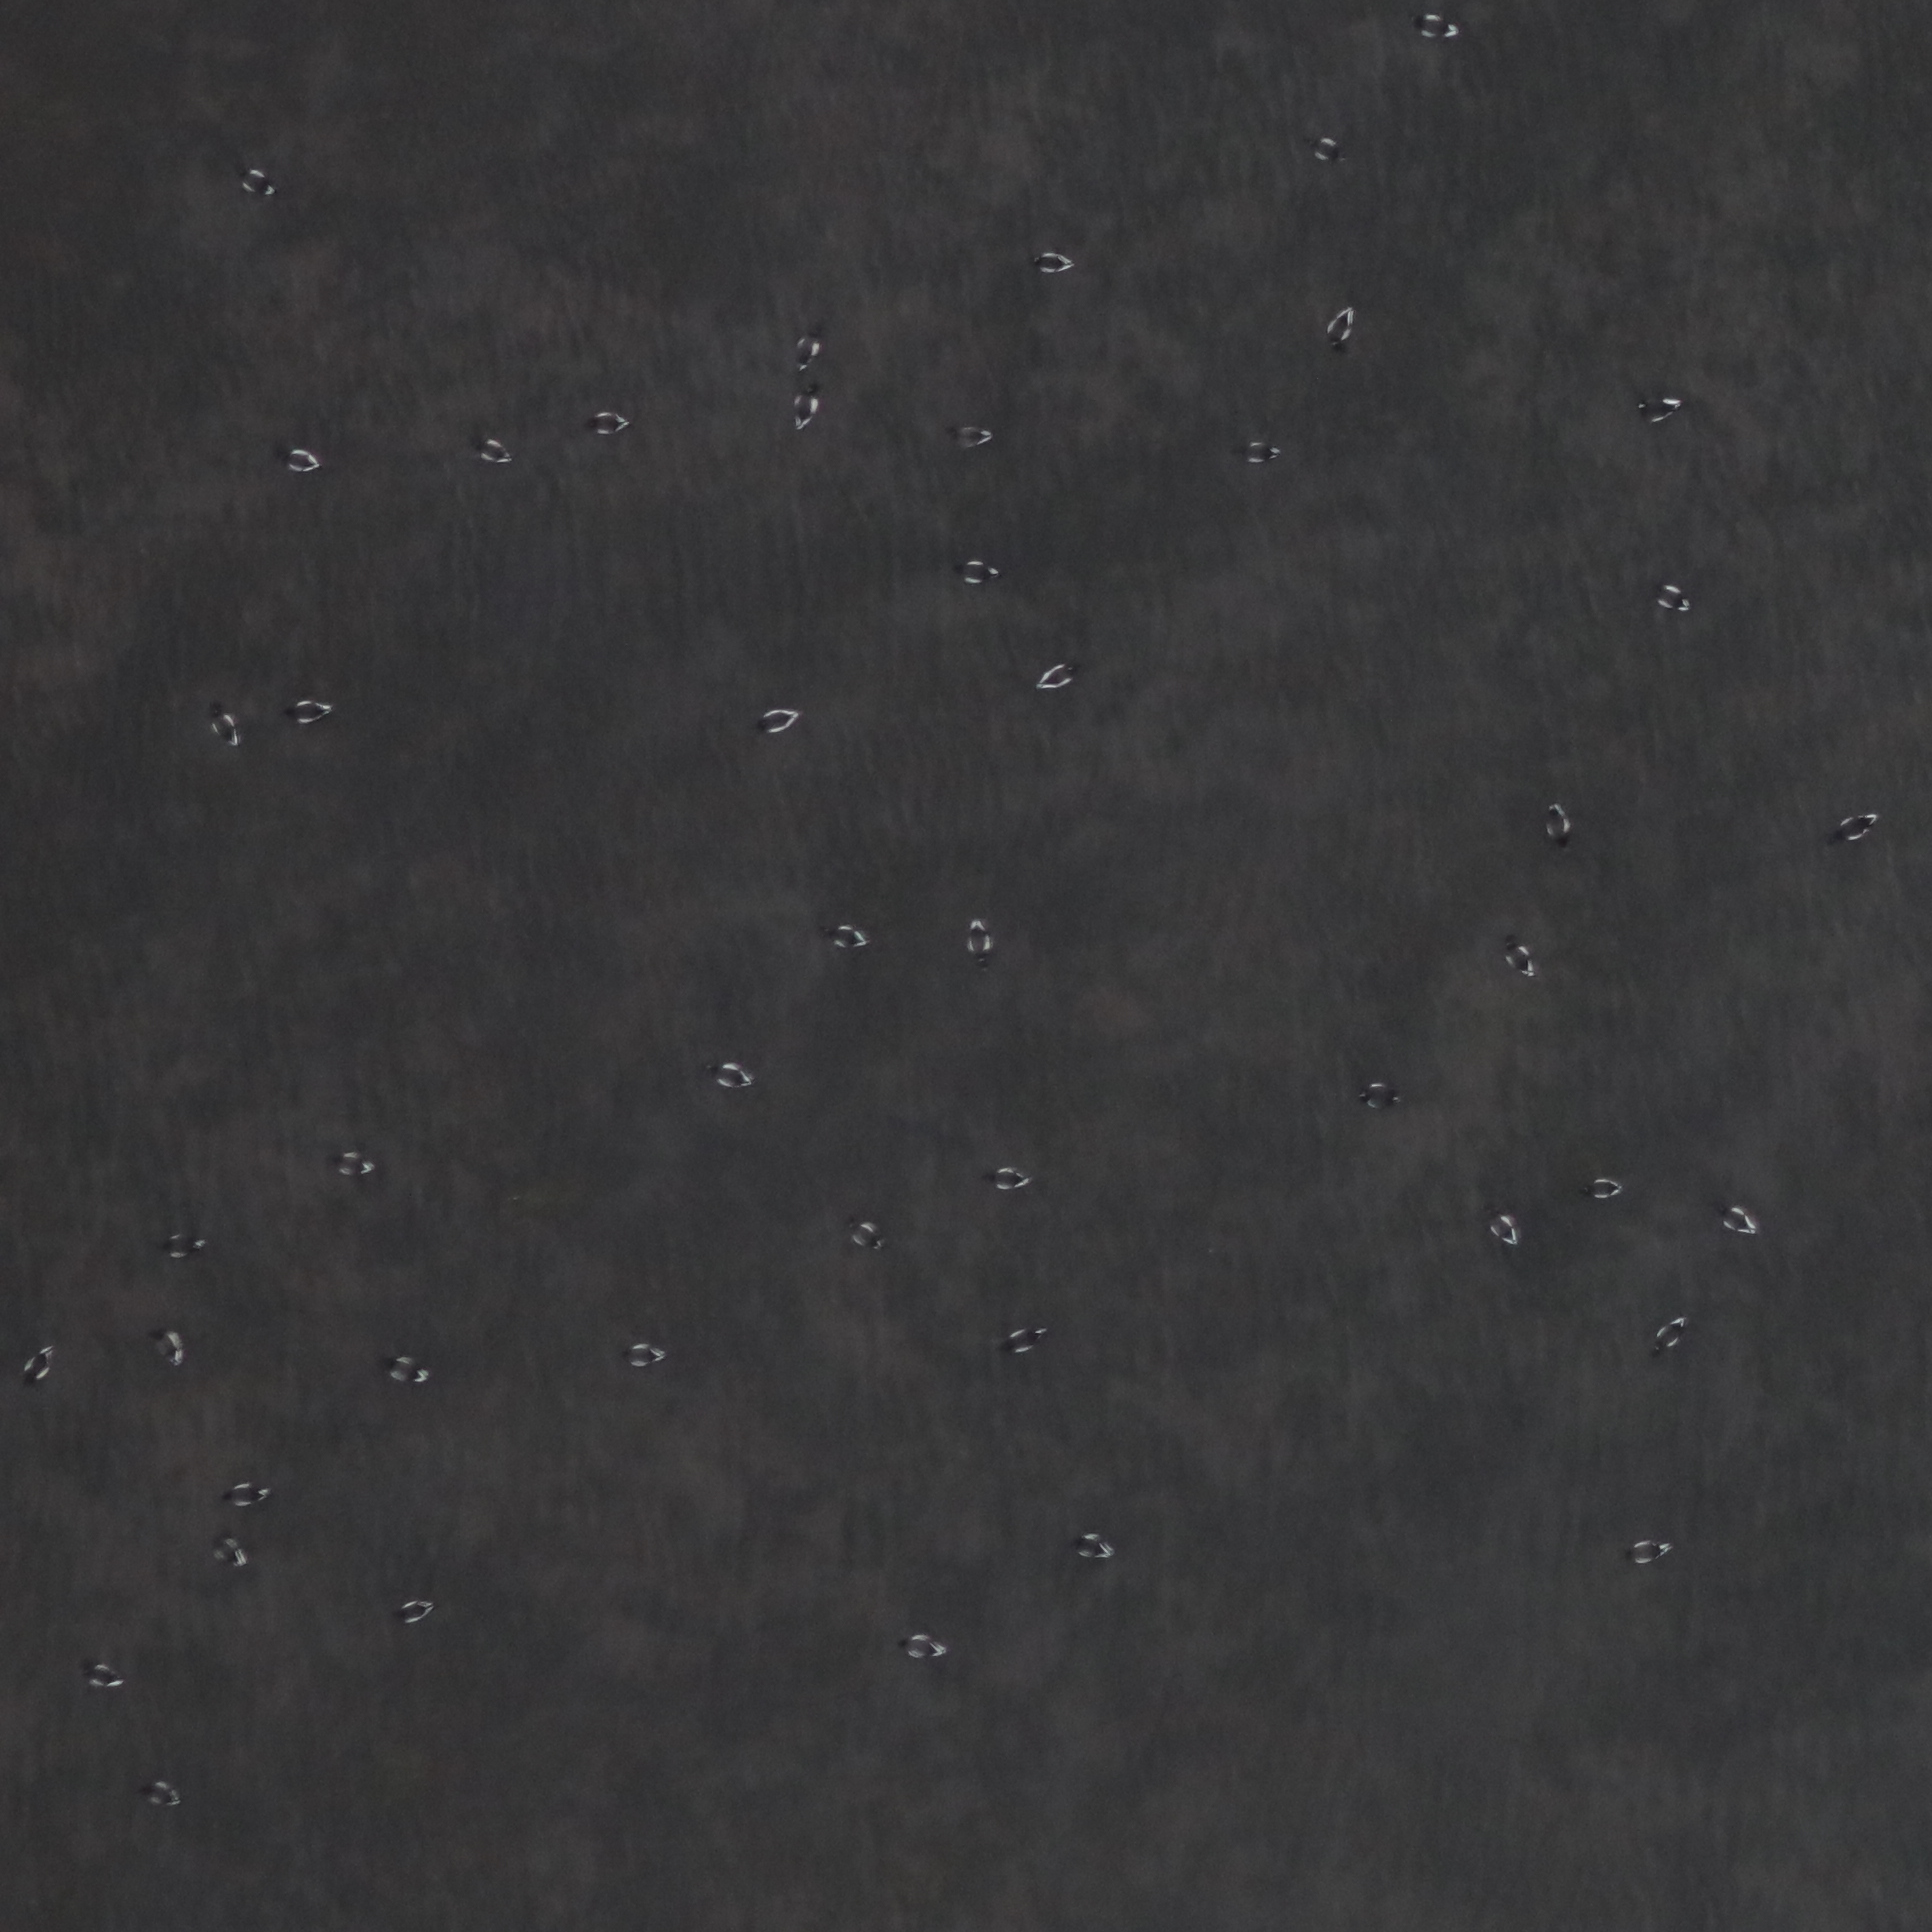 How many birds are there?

47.